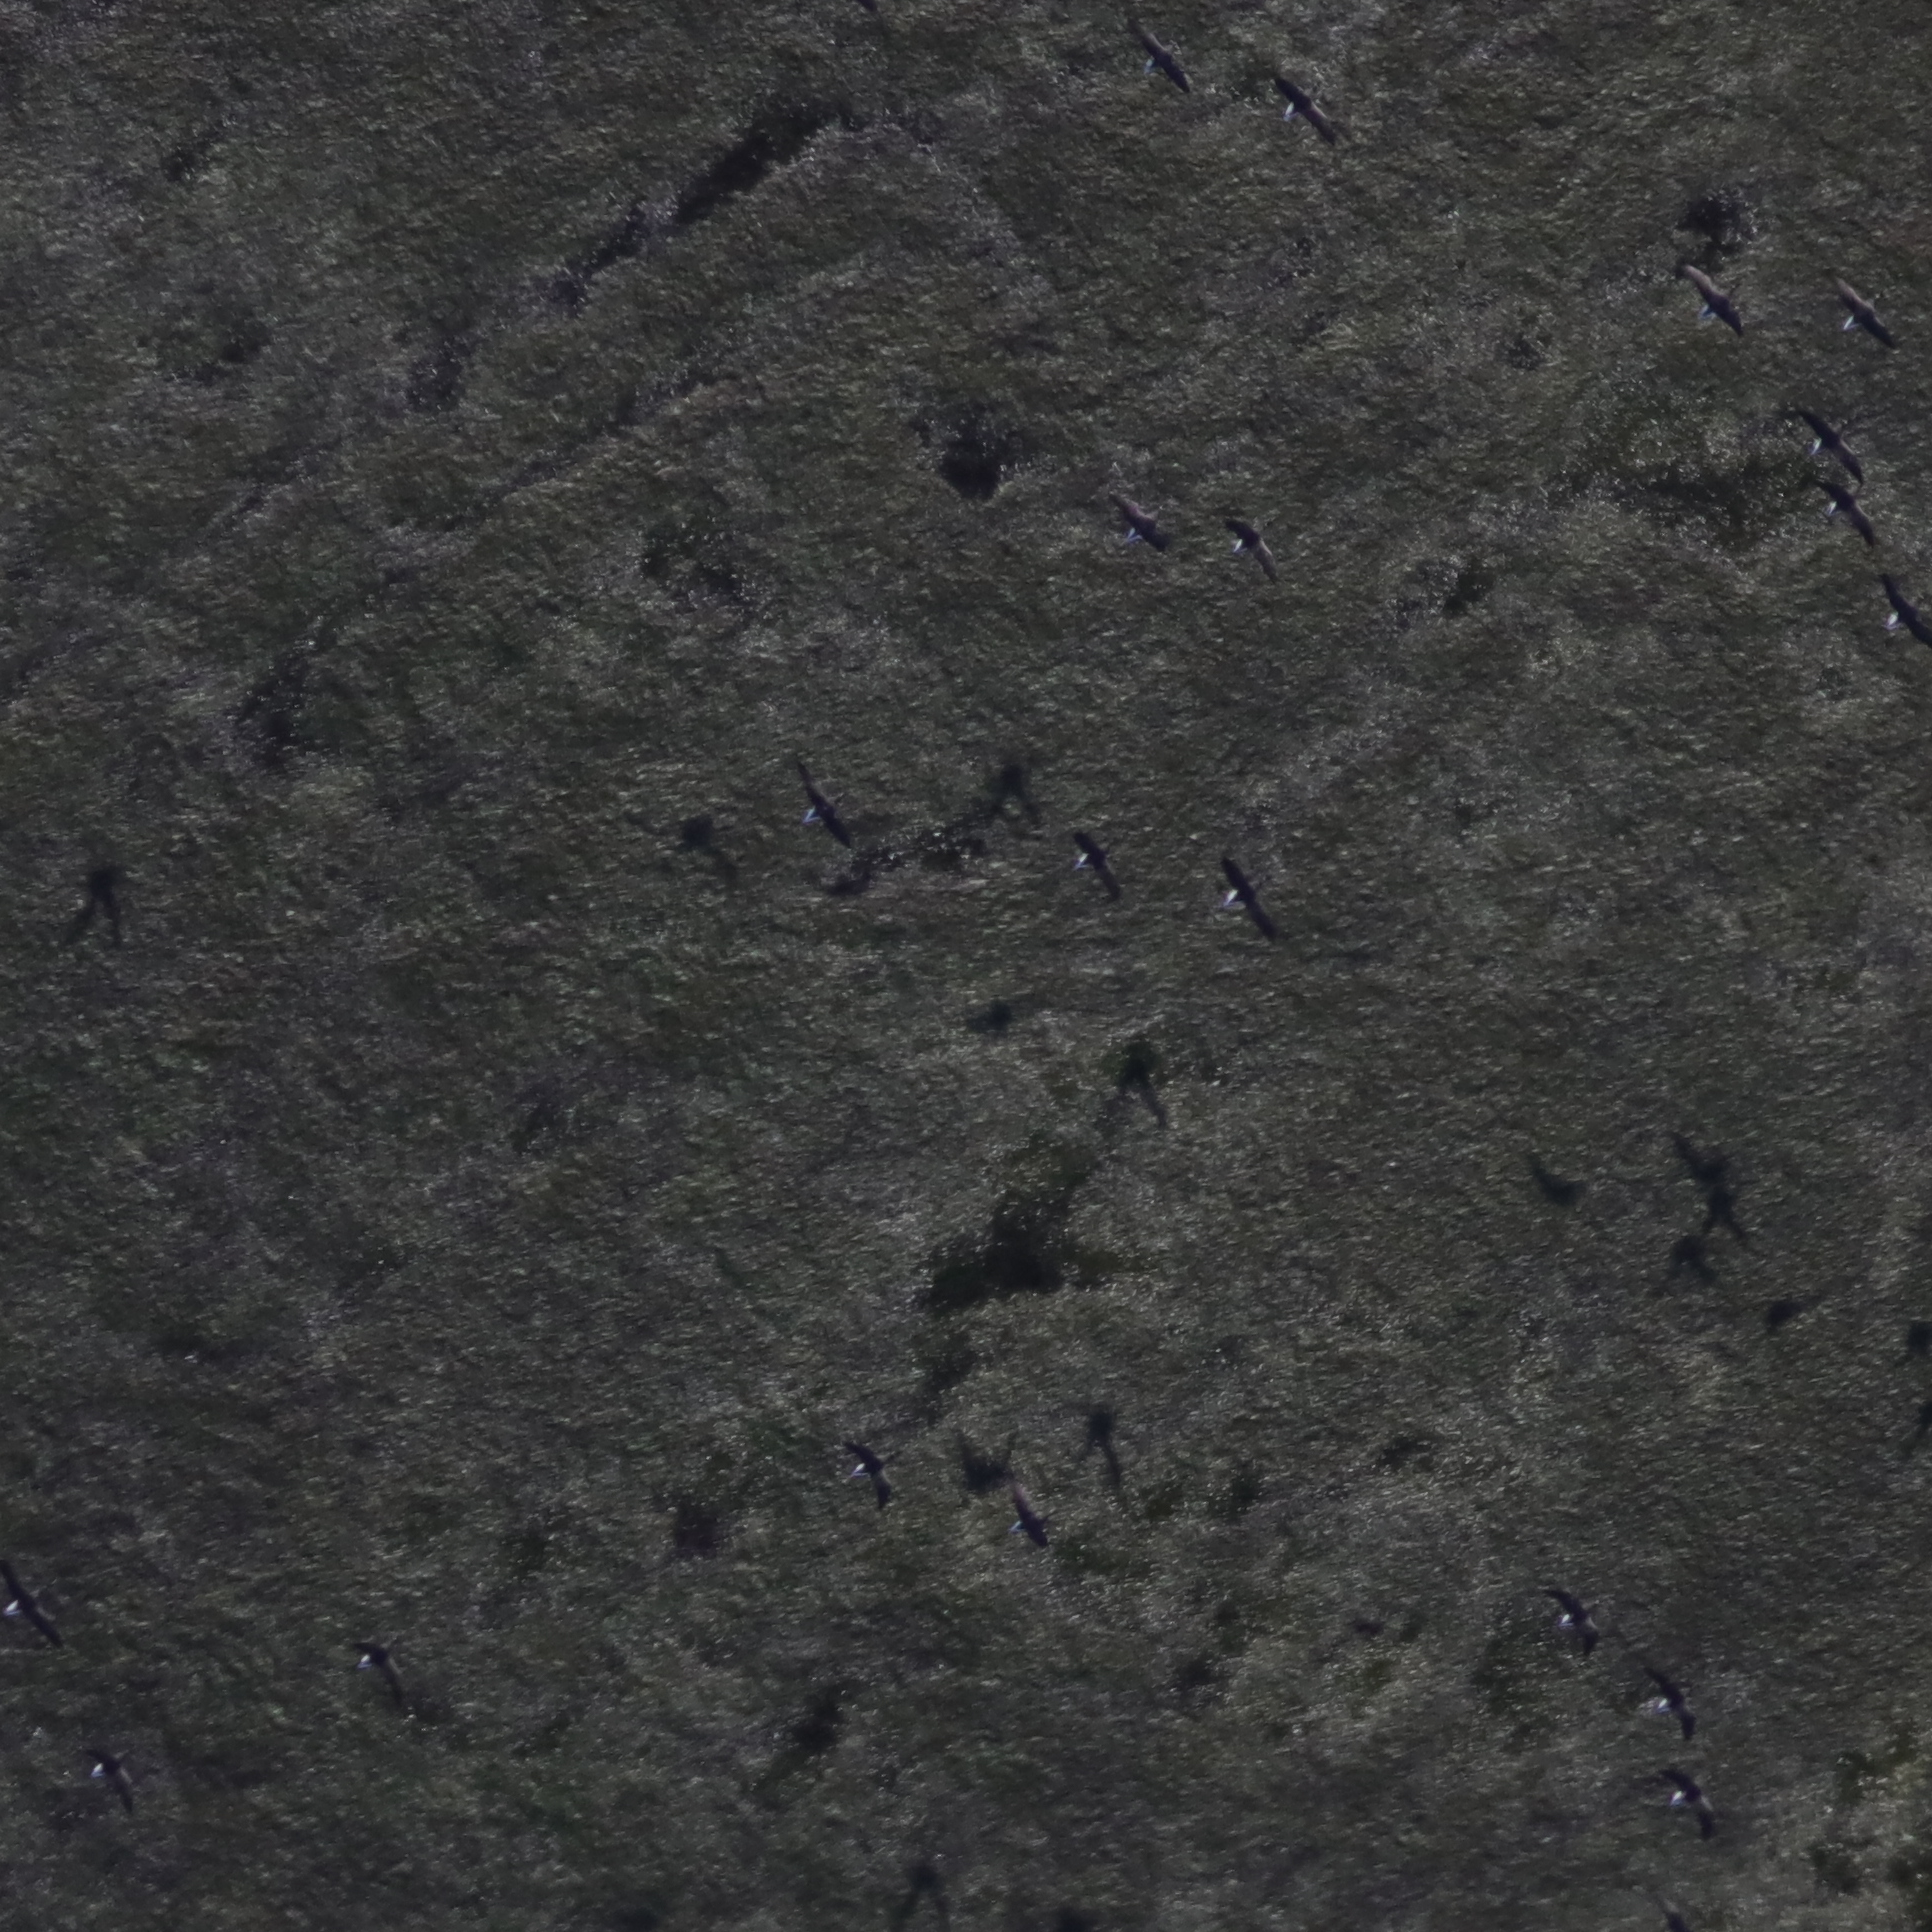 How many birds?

20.